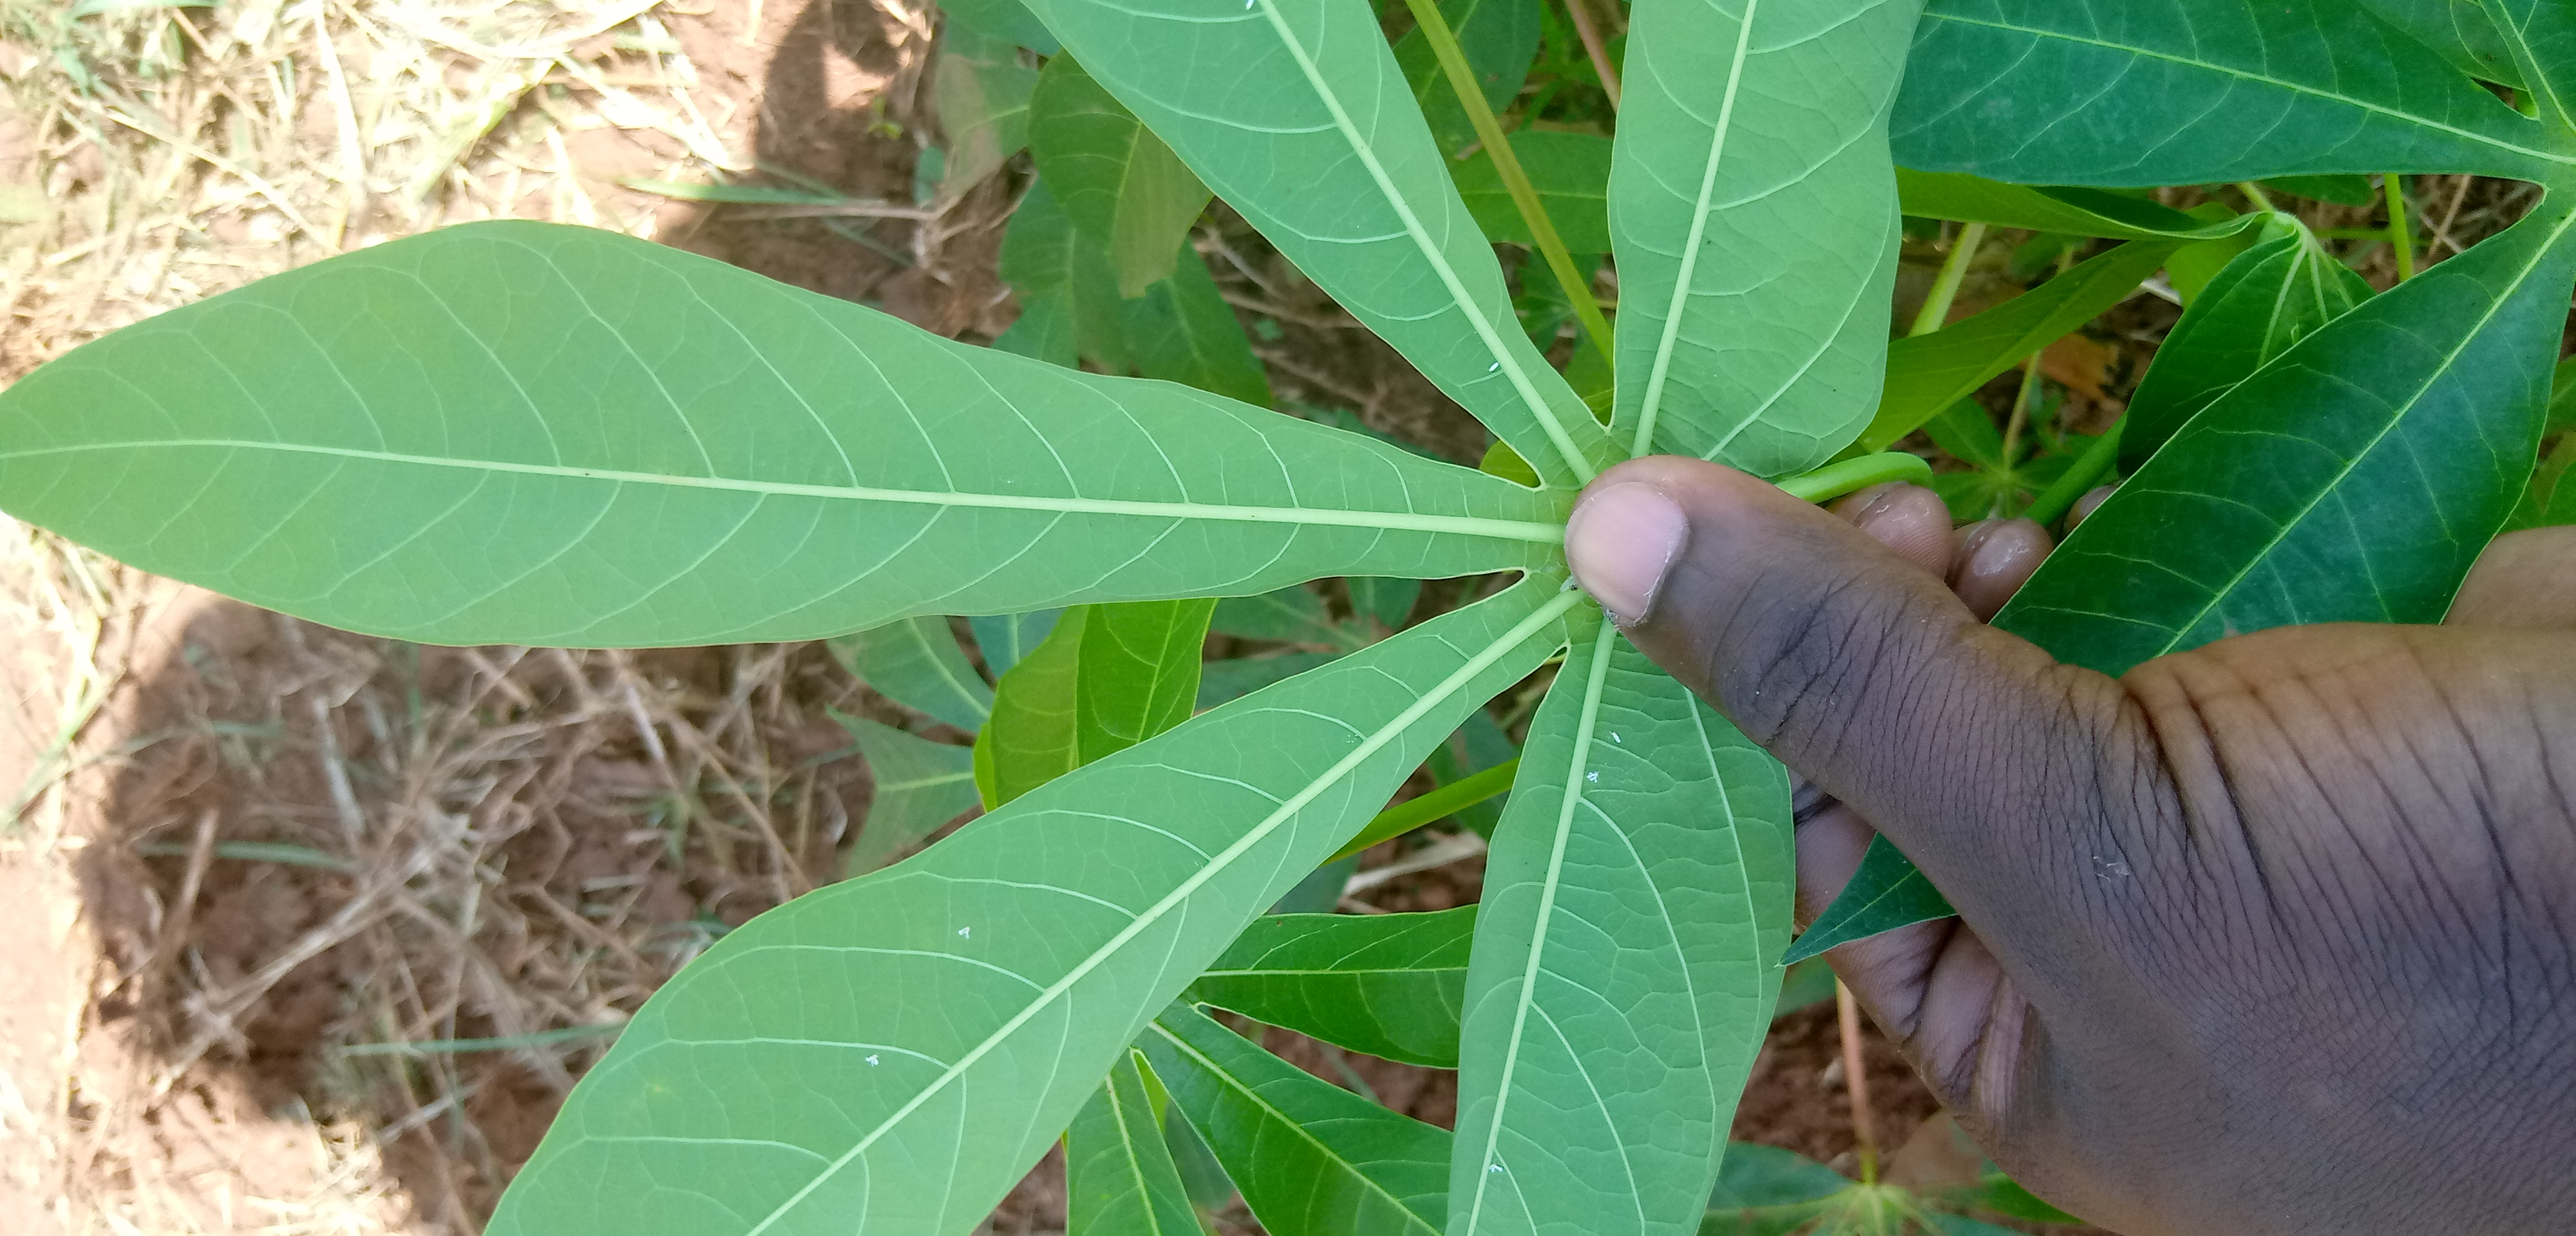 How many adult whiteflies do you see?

7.